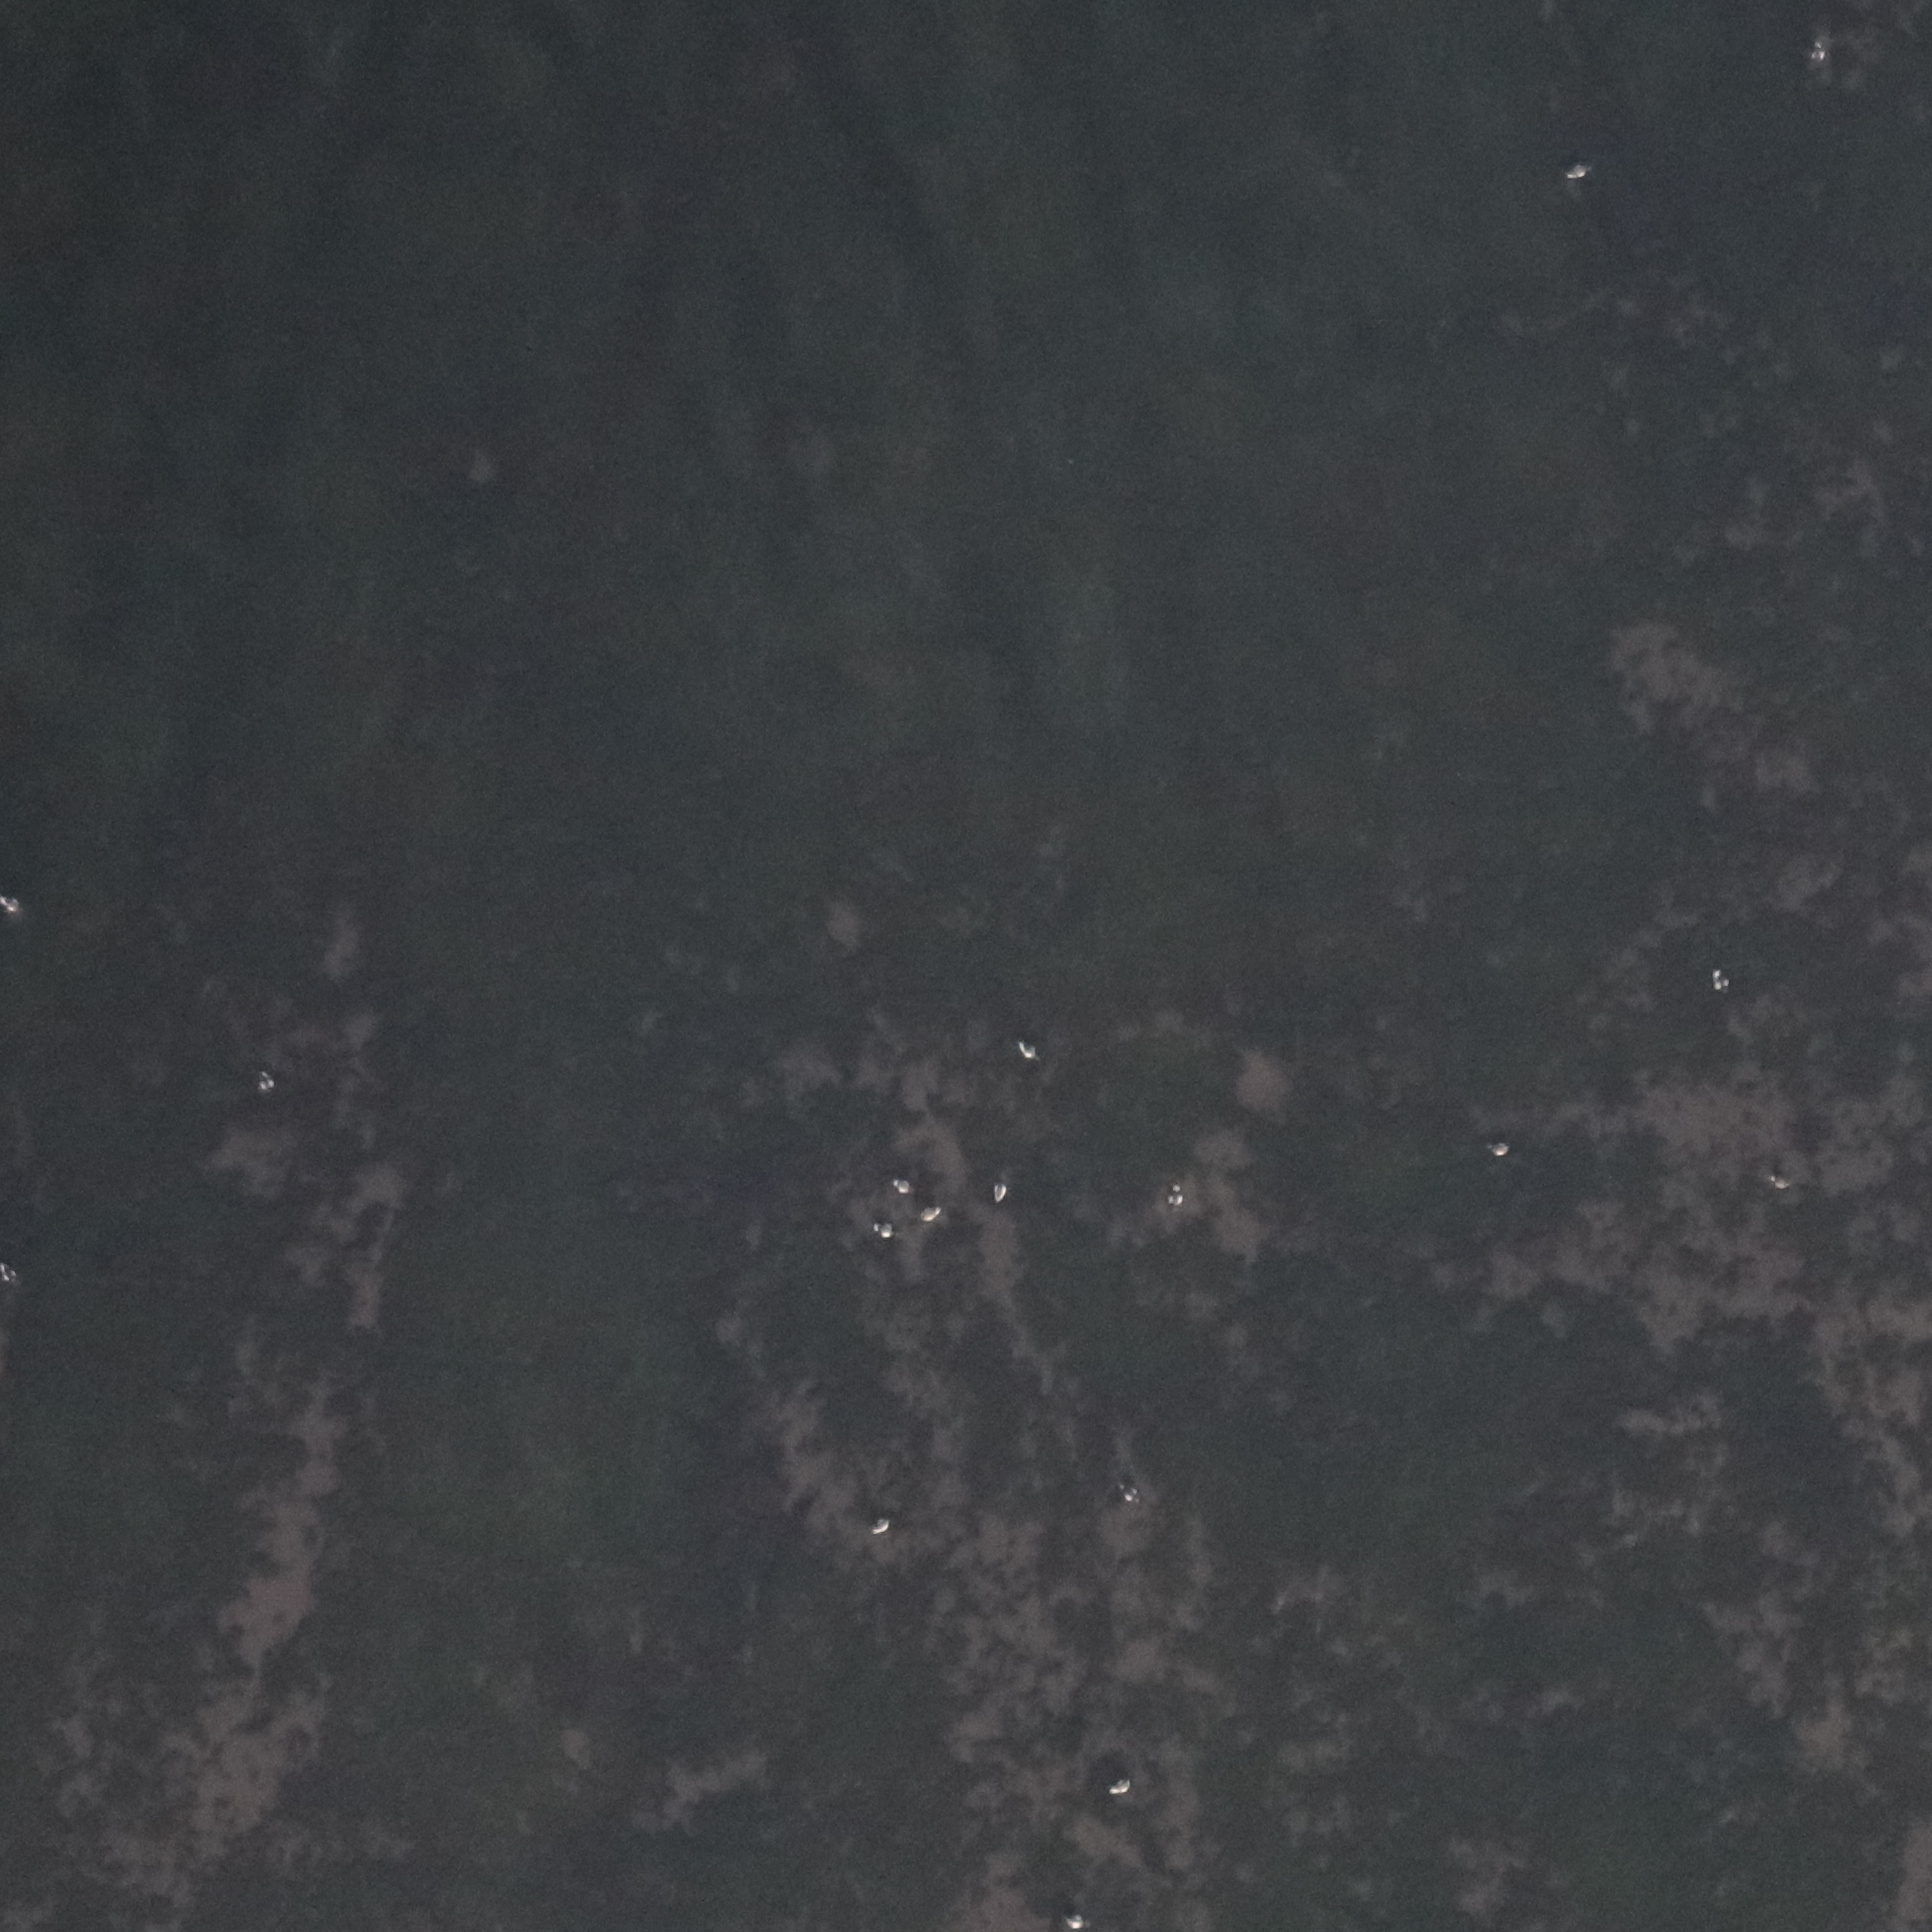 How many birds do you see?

18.